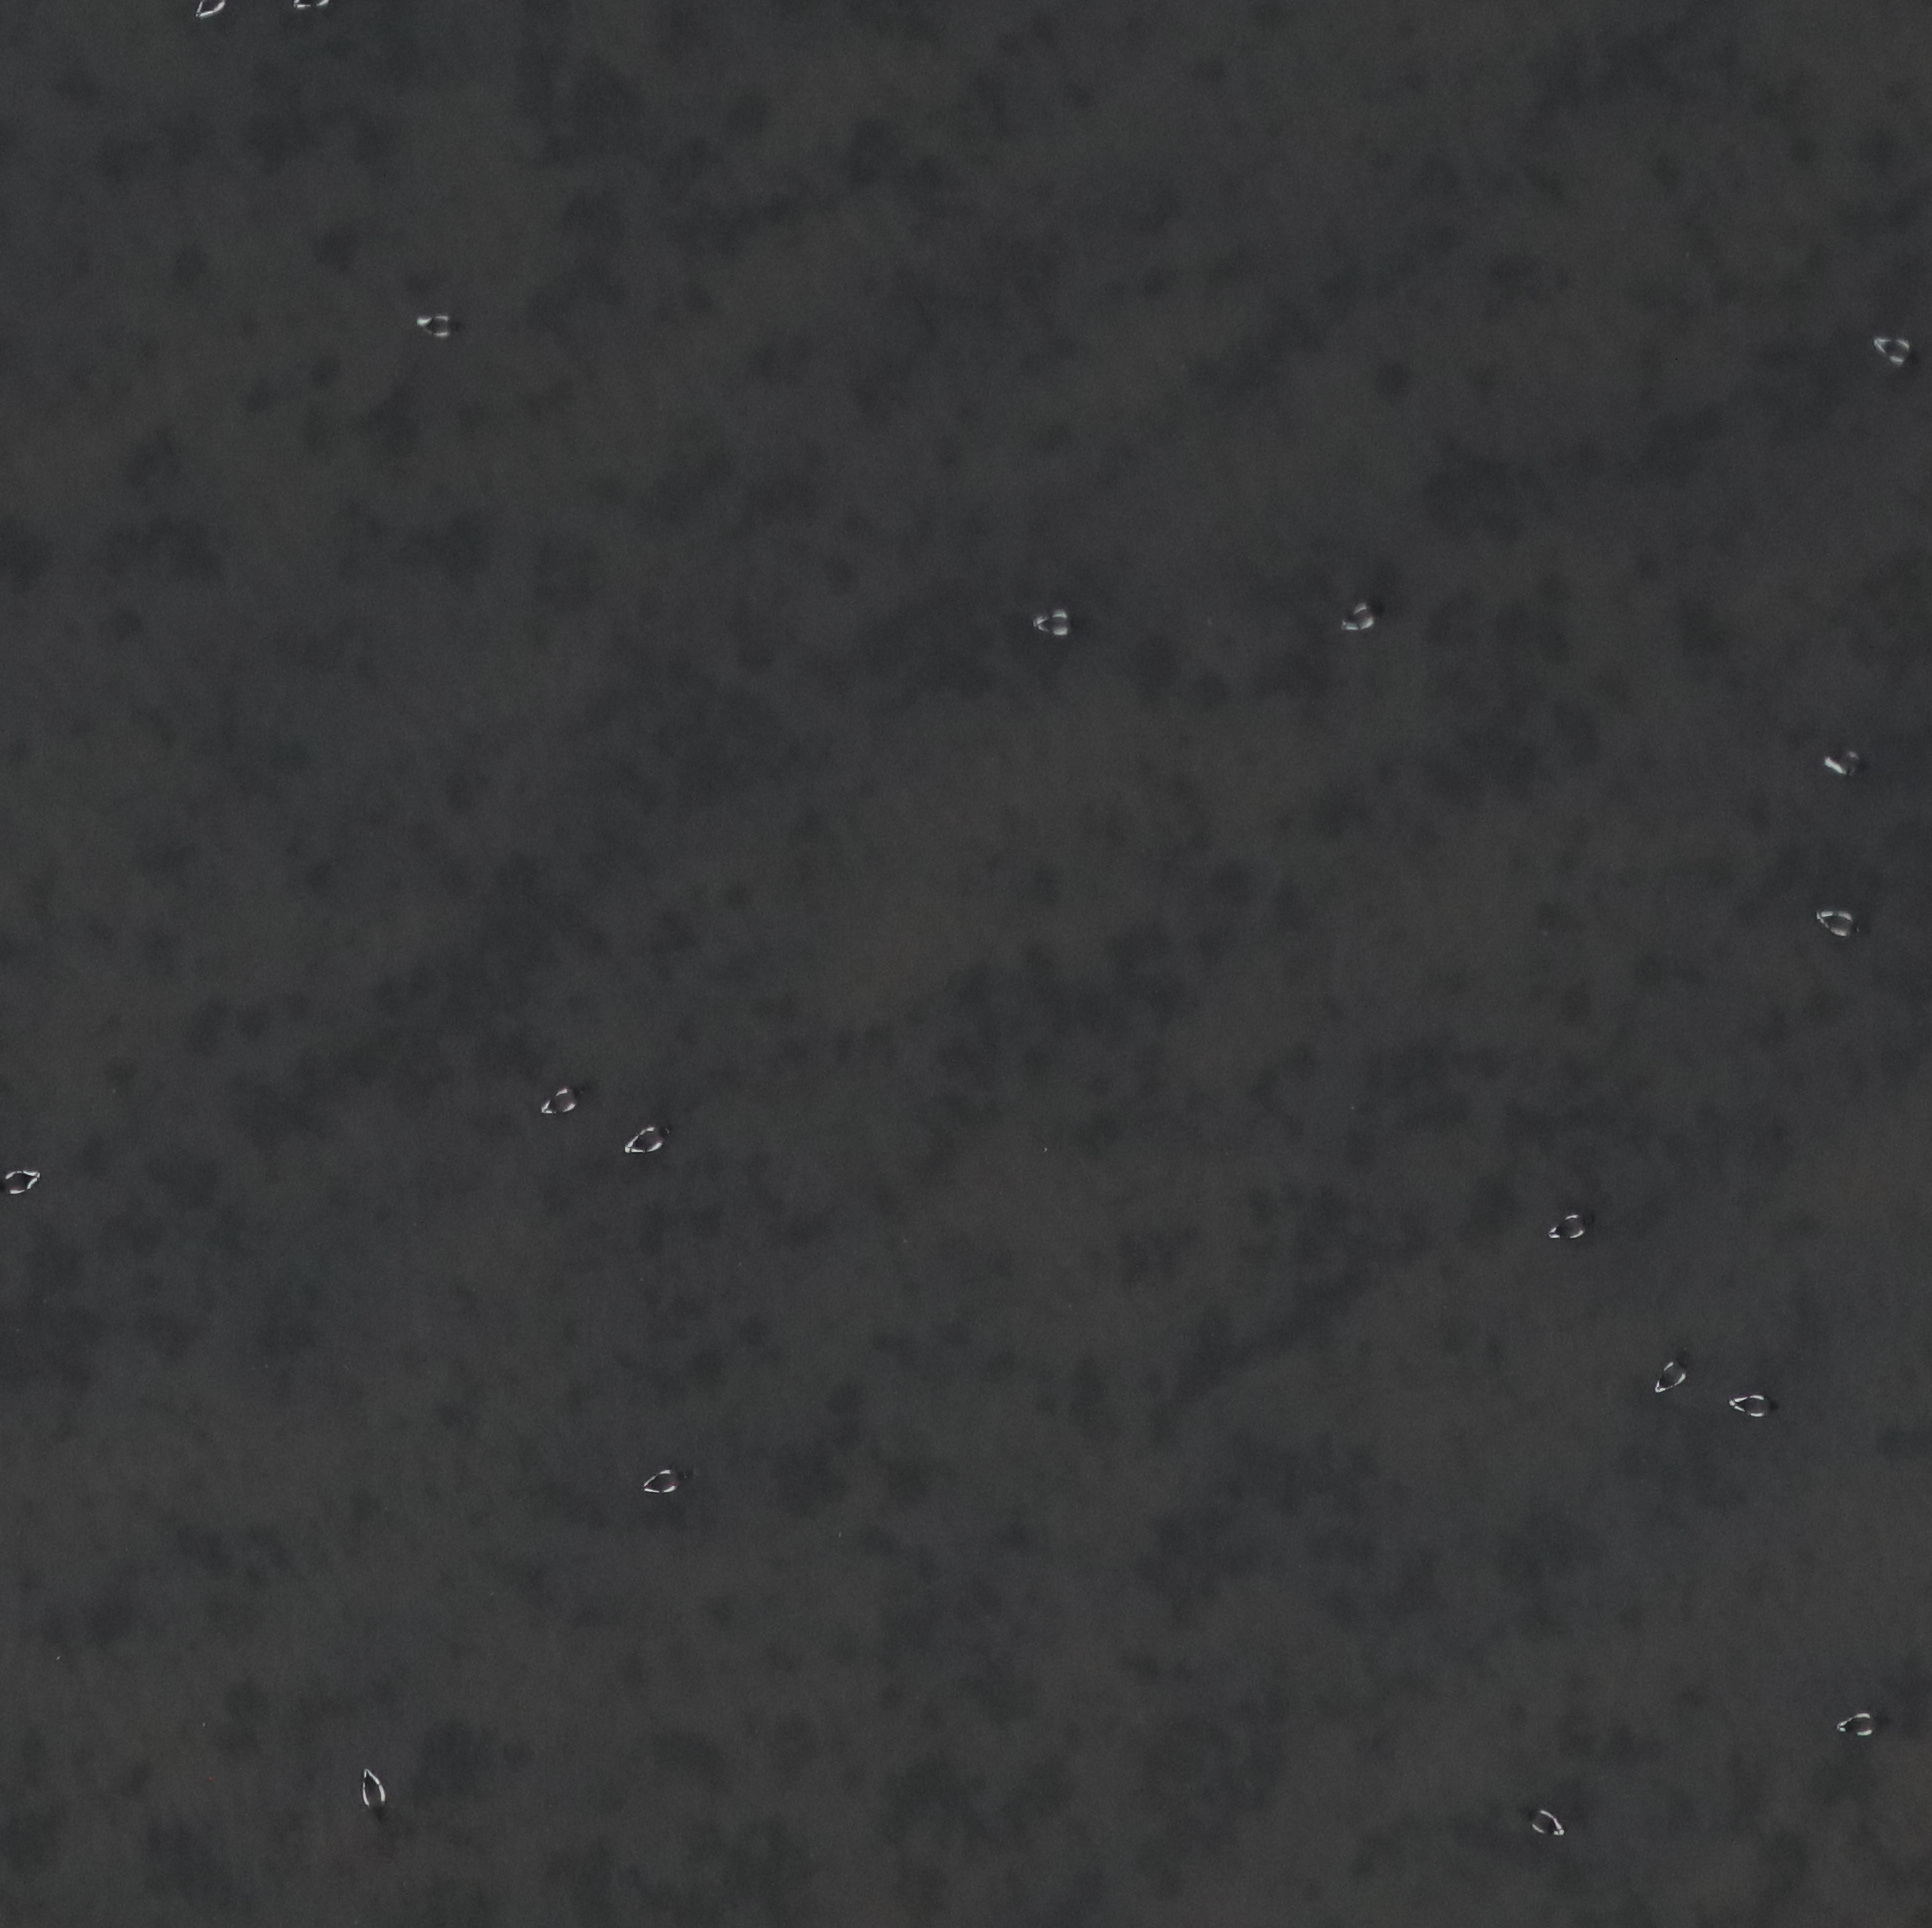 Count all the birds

17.